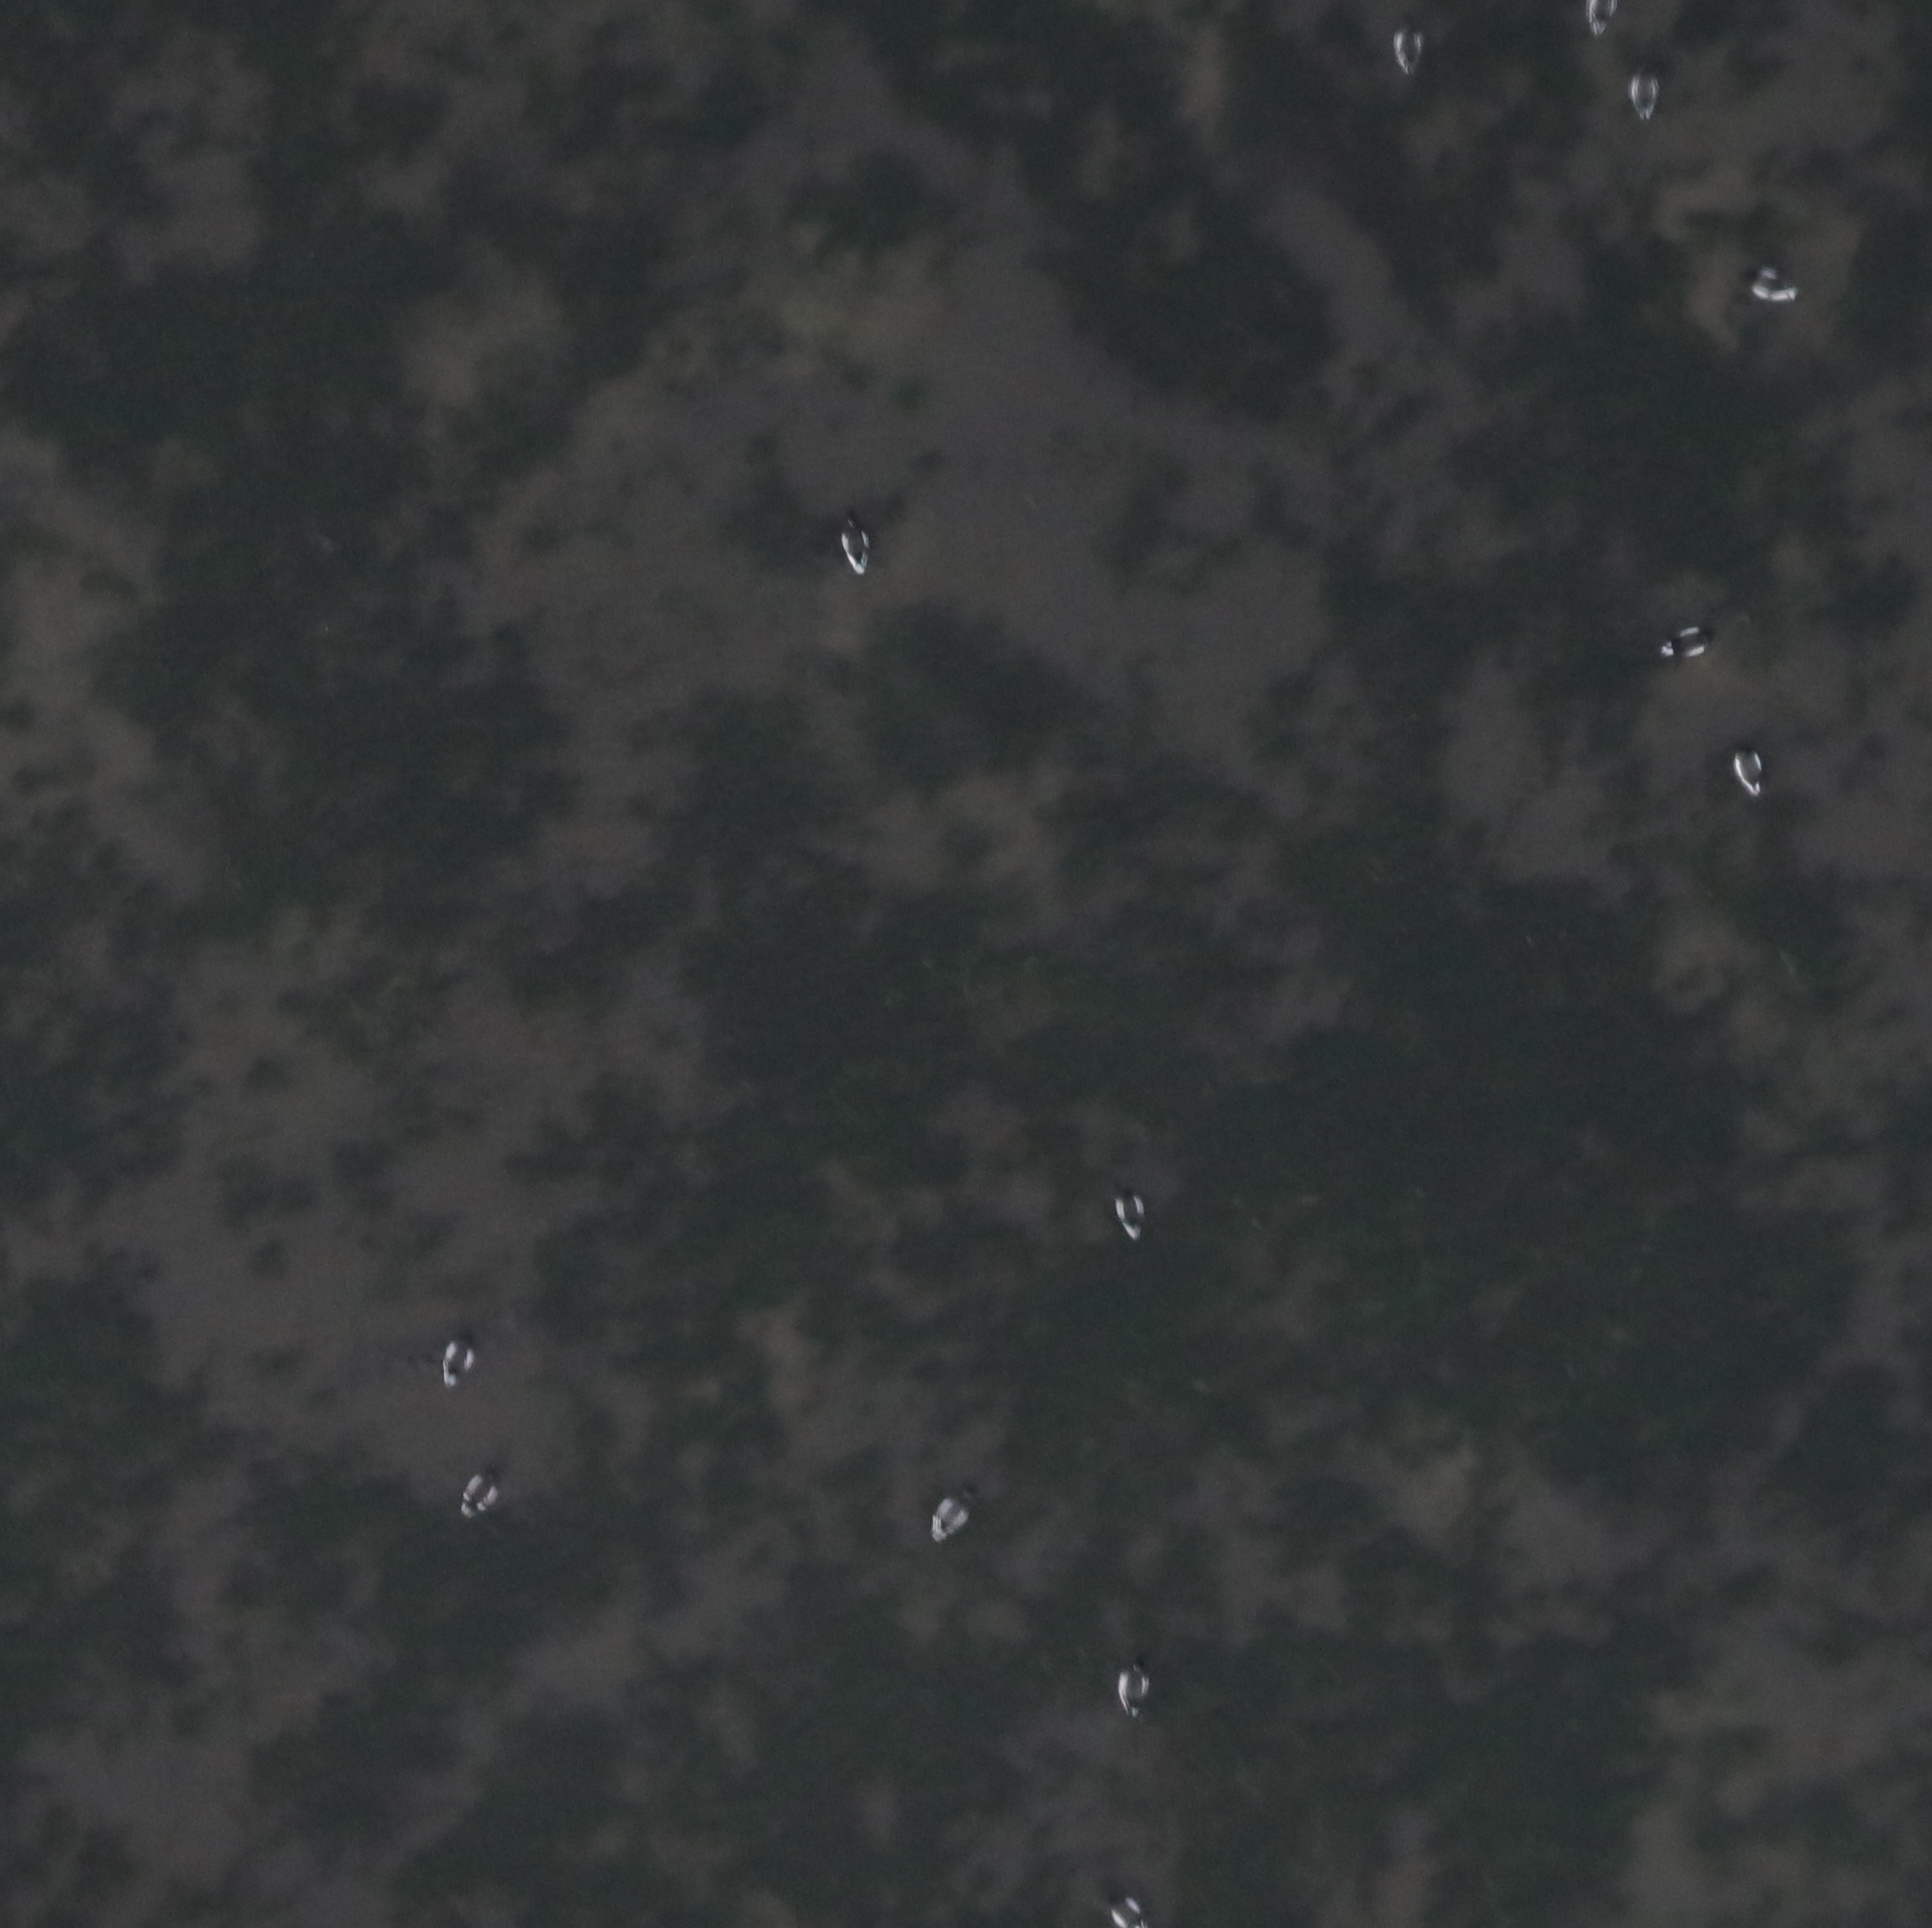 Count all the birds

13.